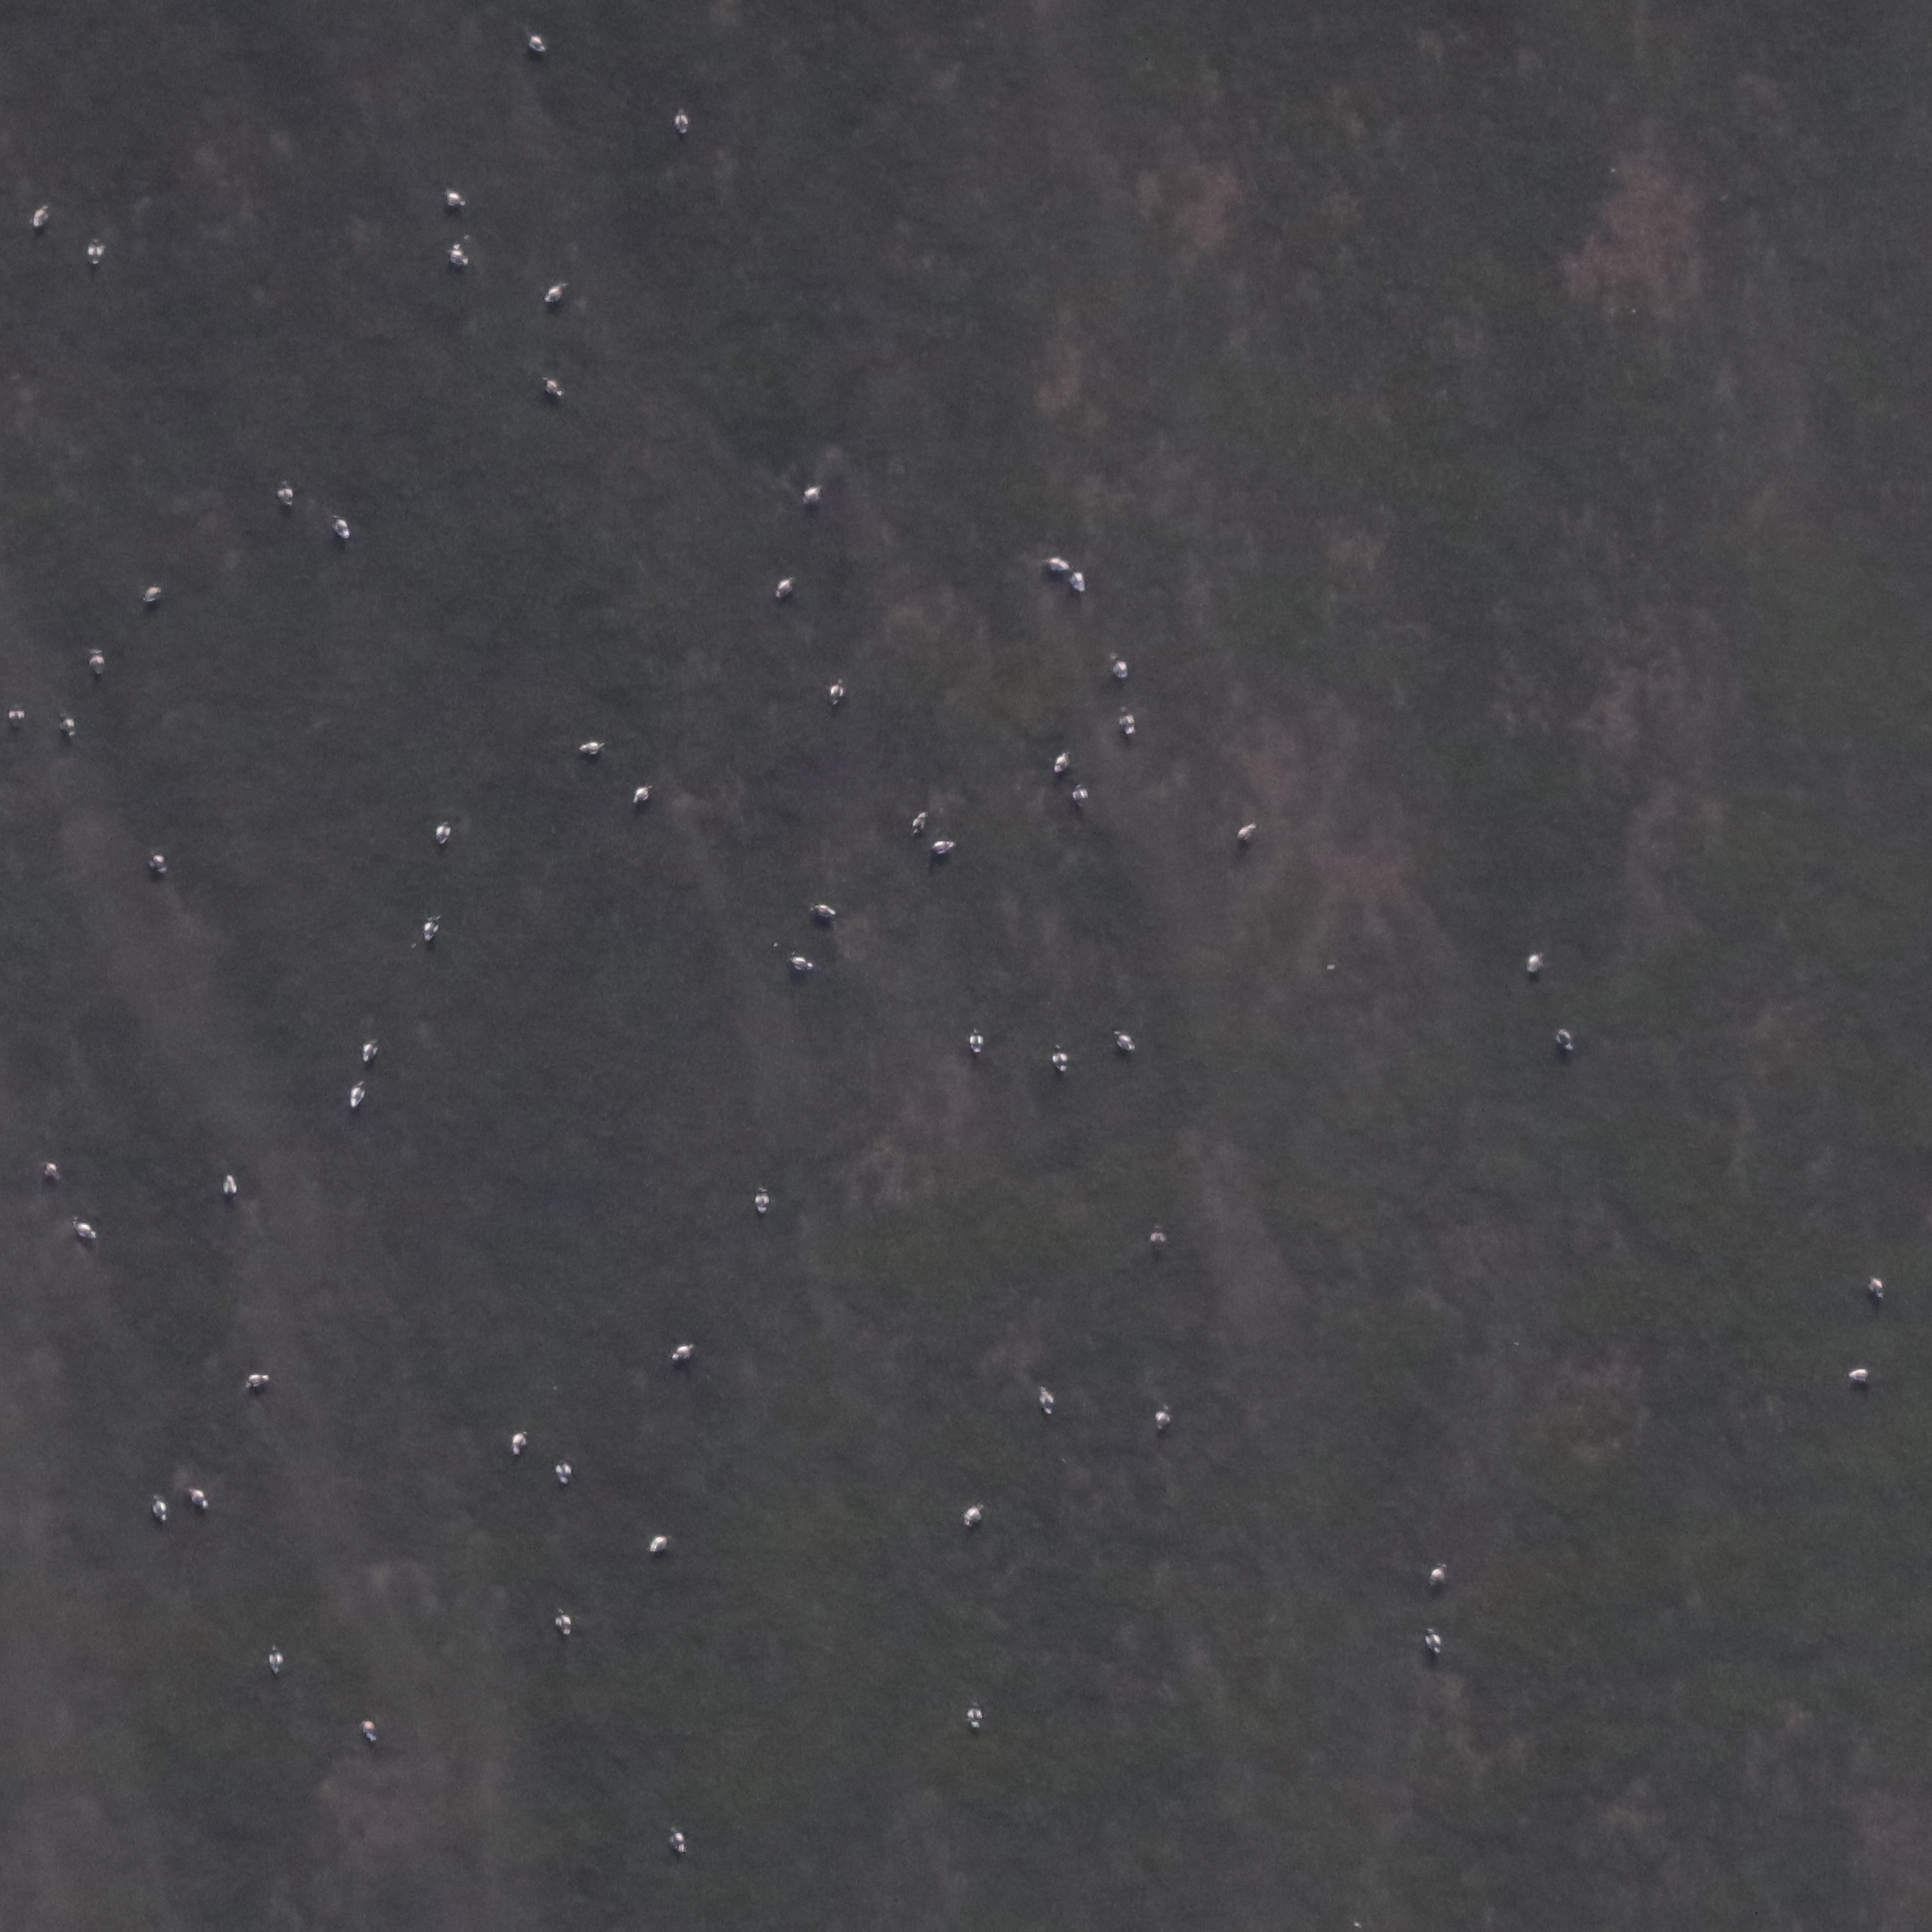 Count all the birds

64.